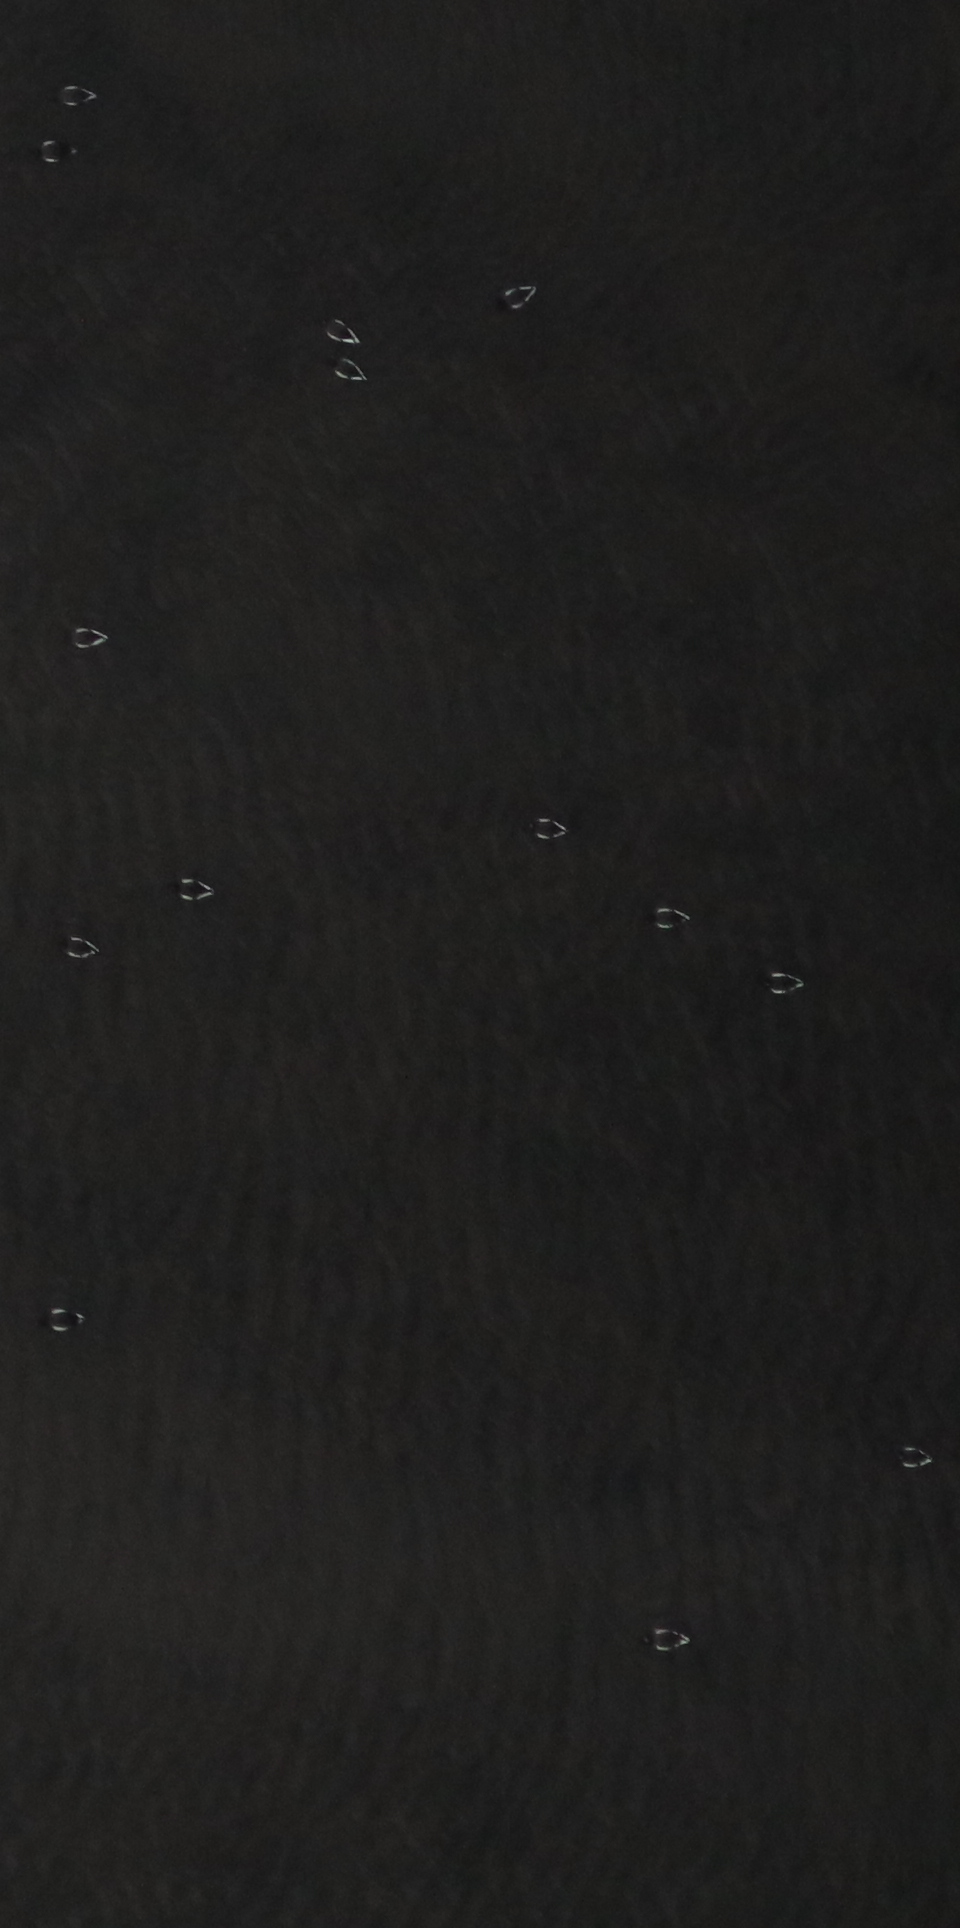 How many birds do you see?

14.